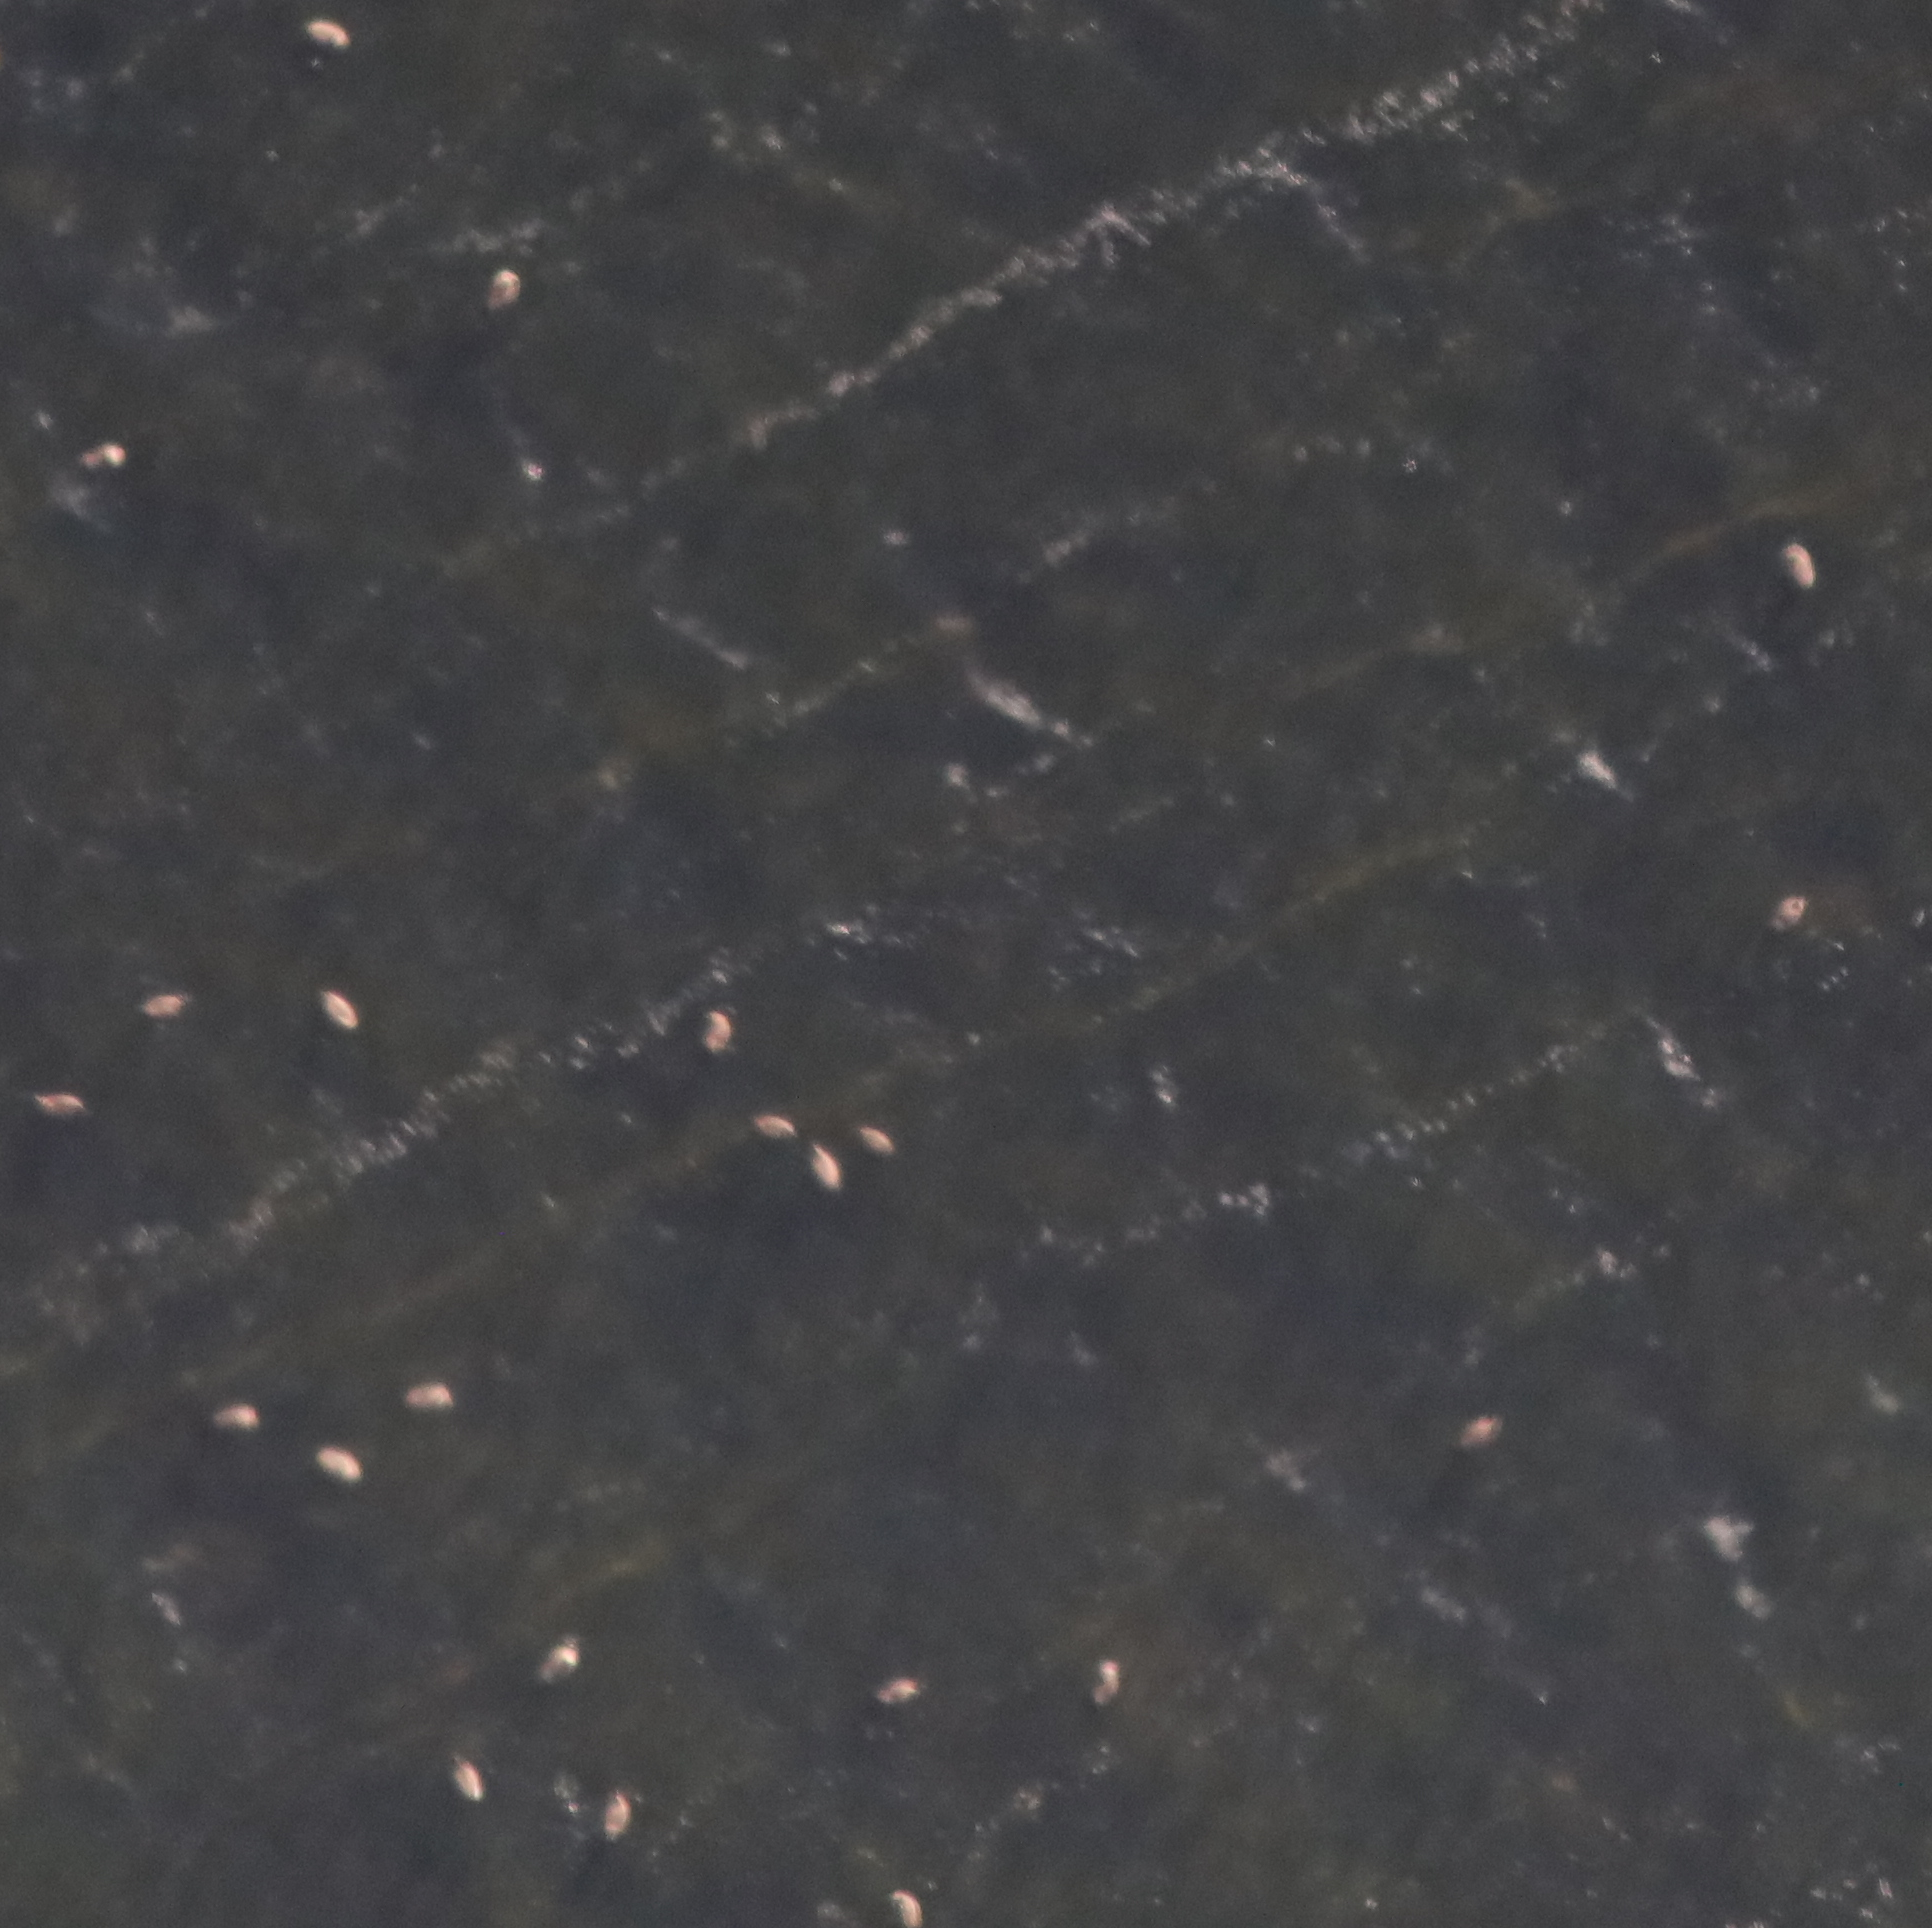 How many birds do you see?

22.